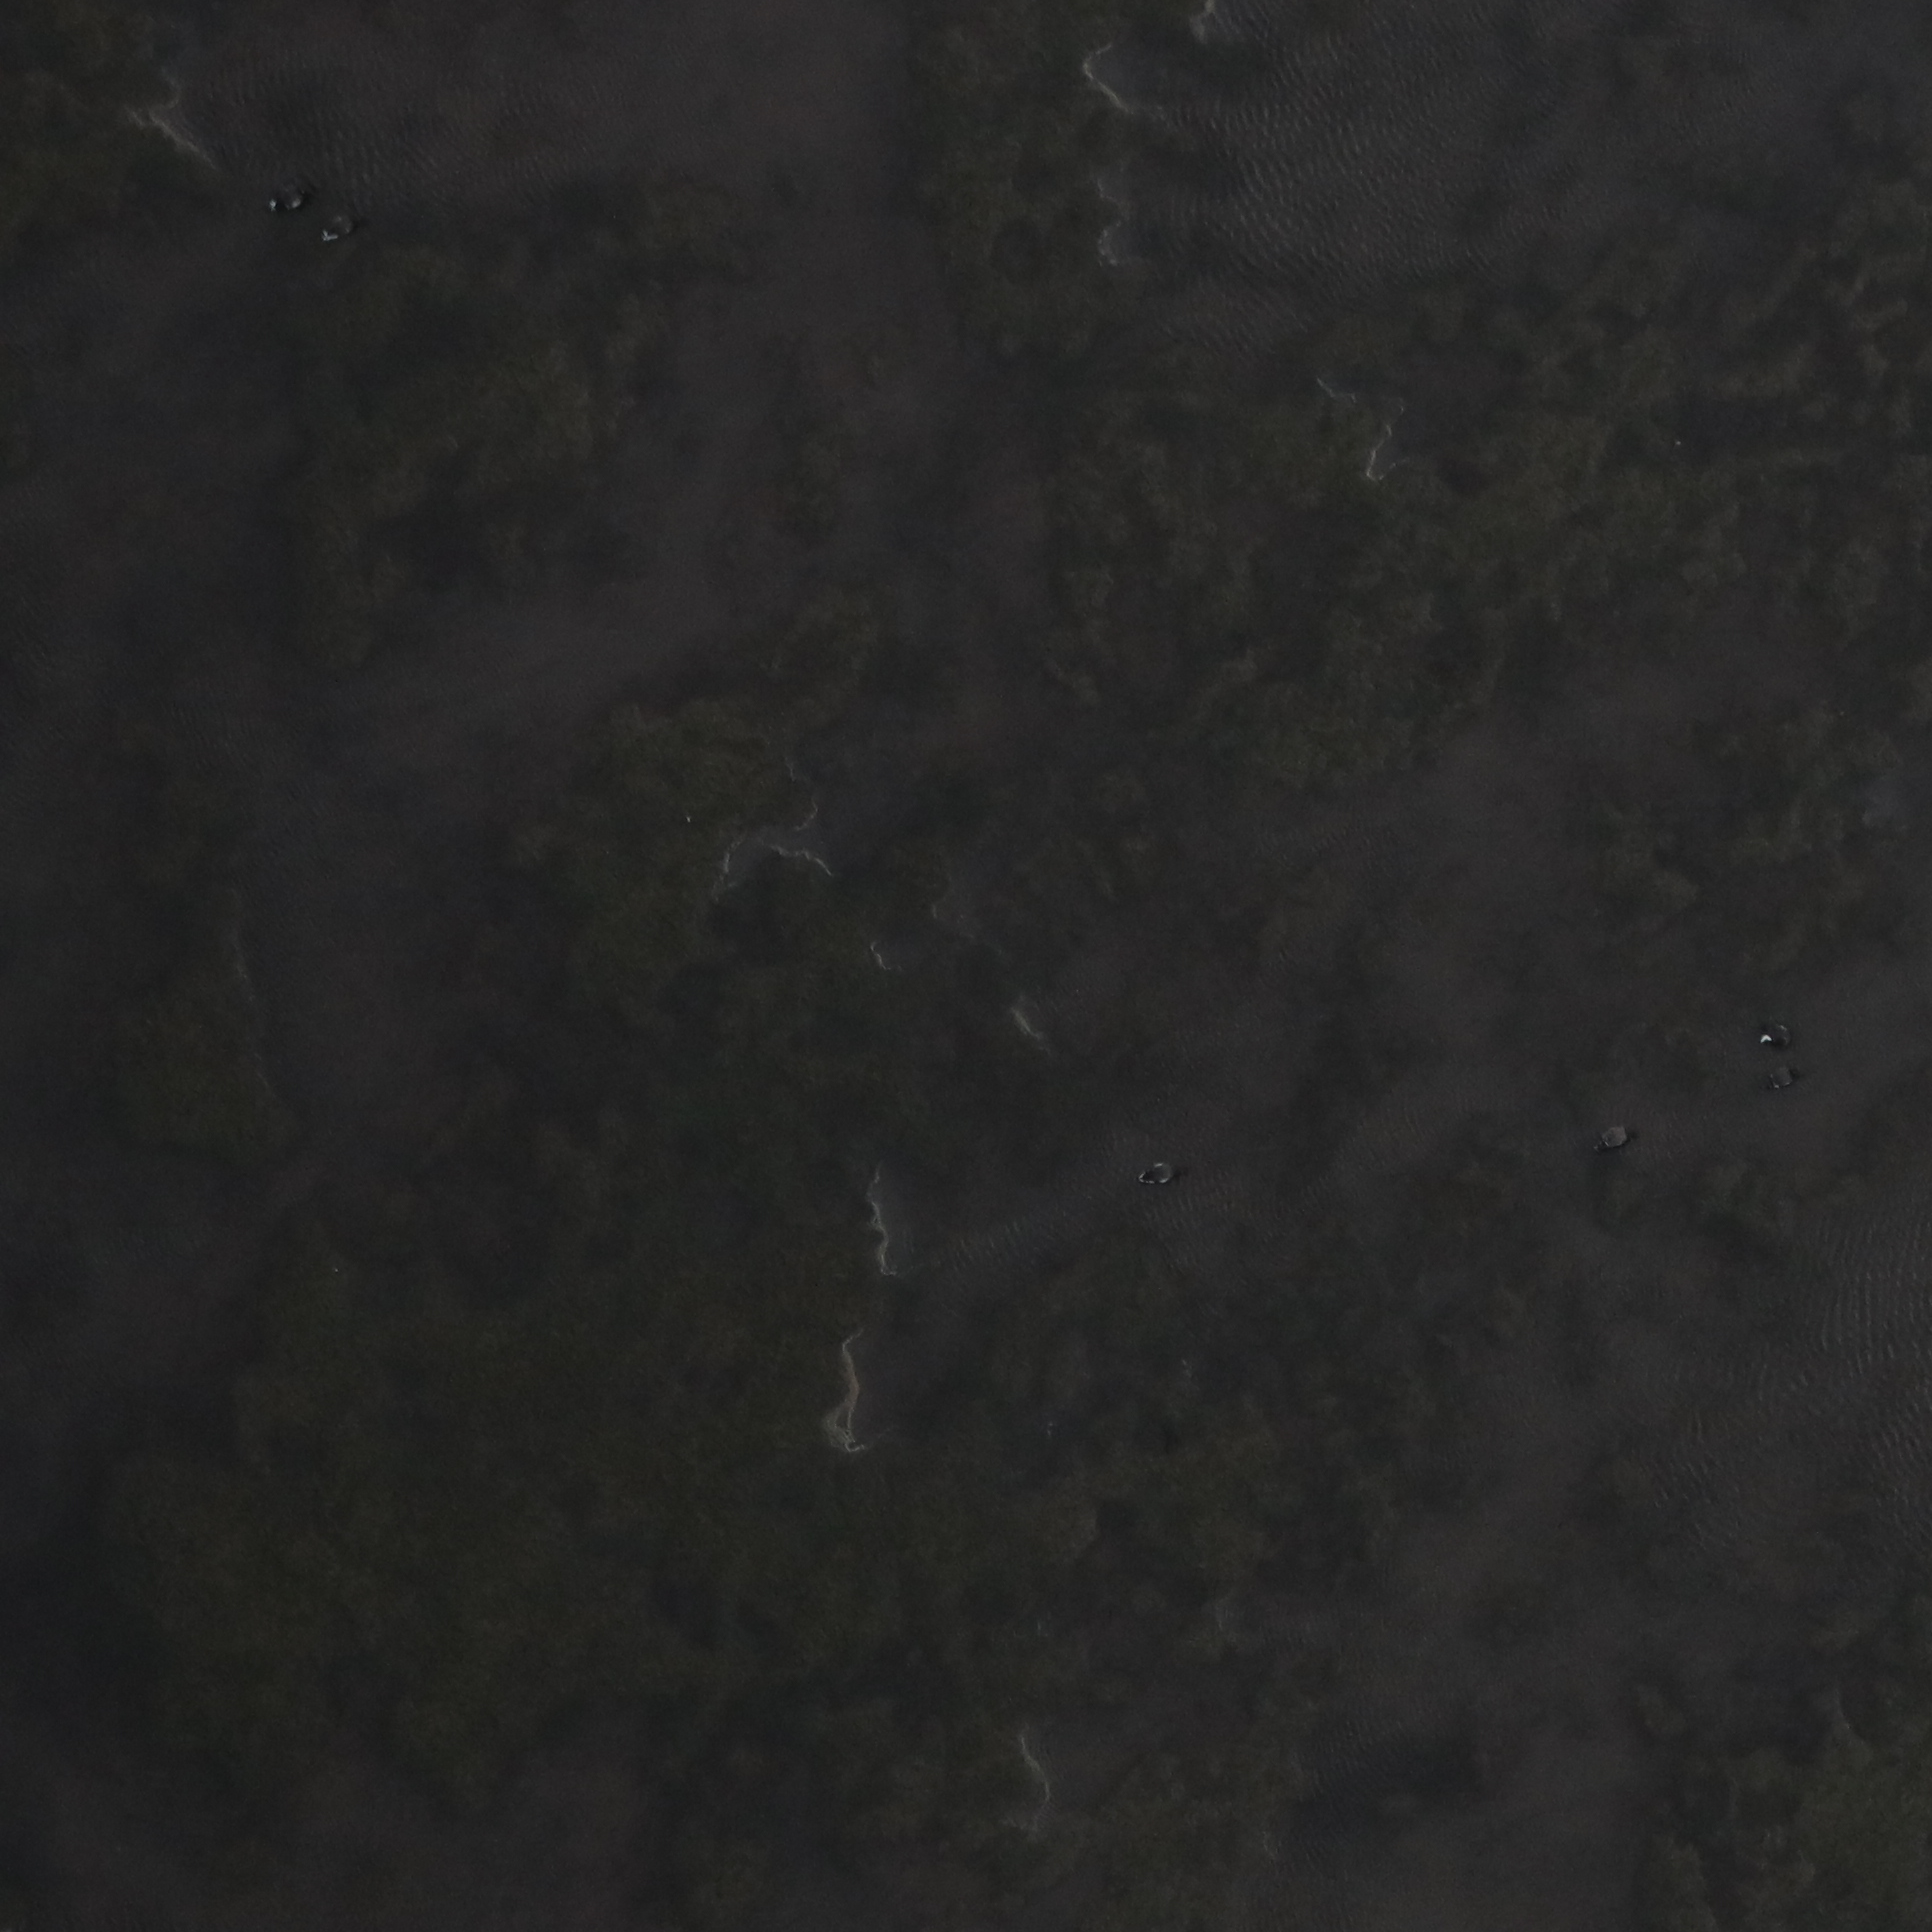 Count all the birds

6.